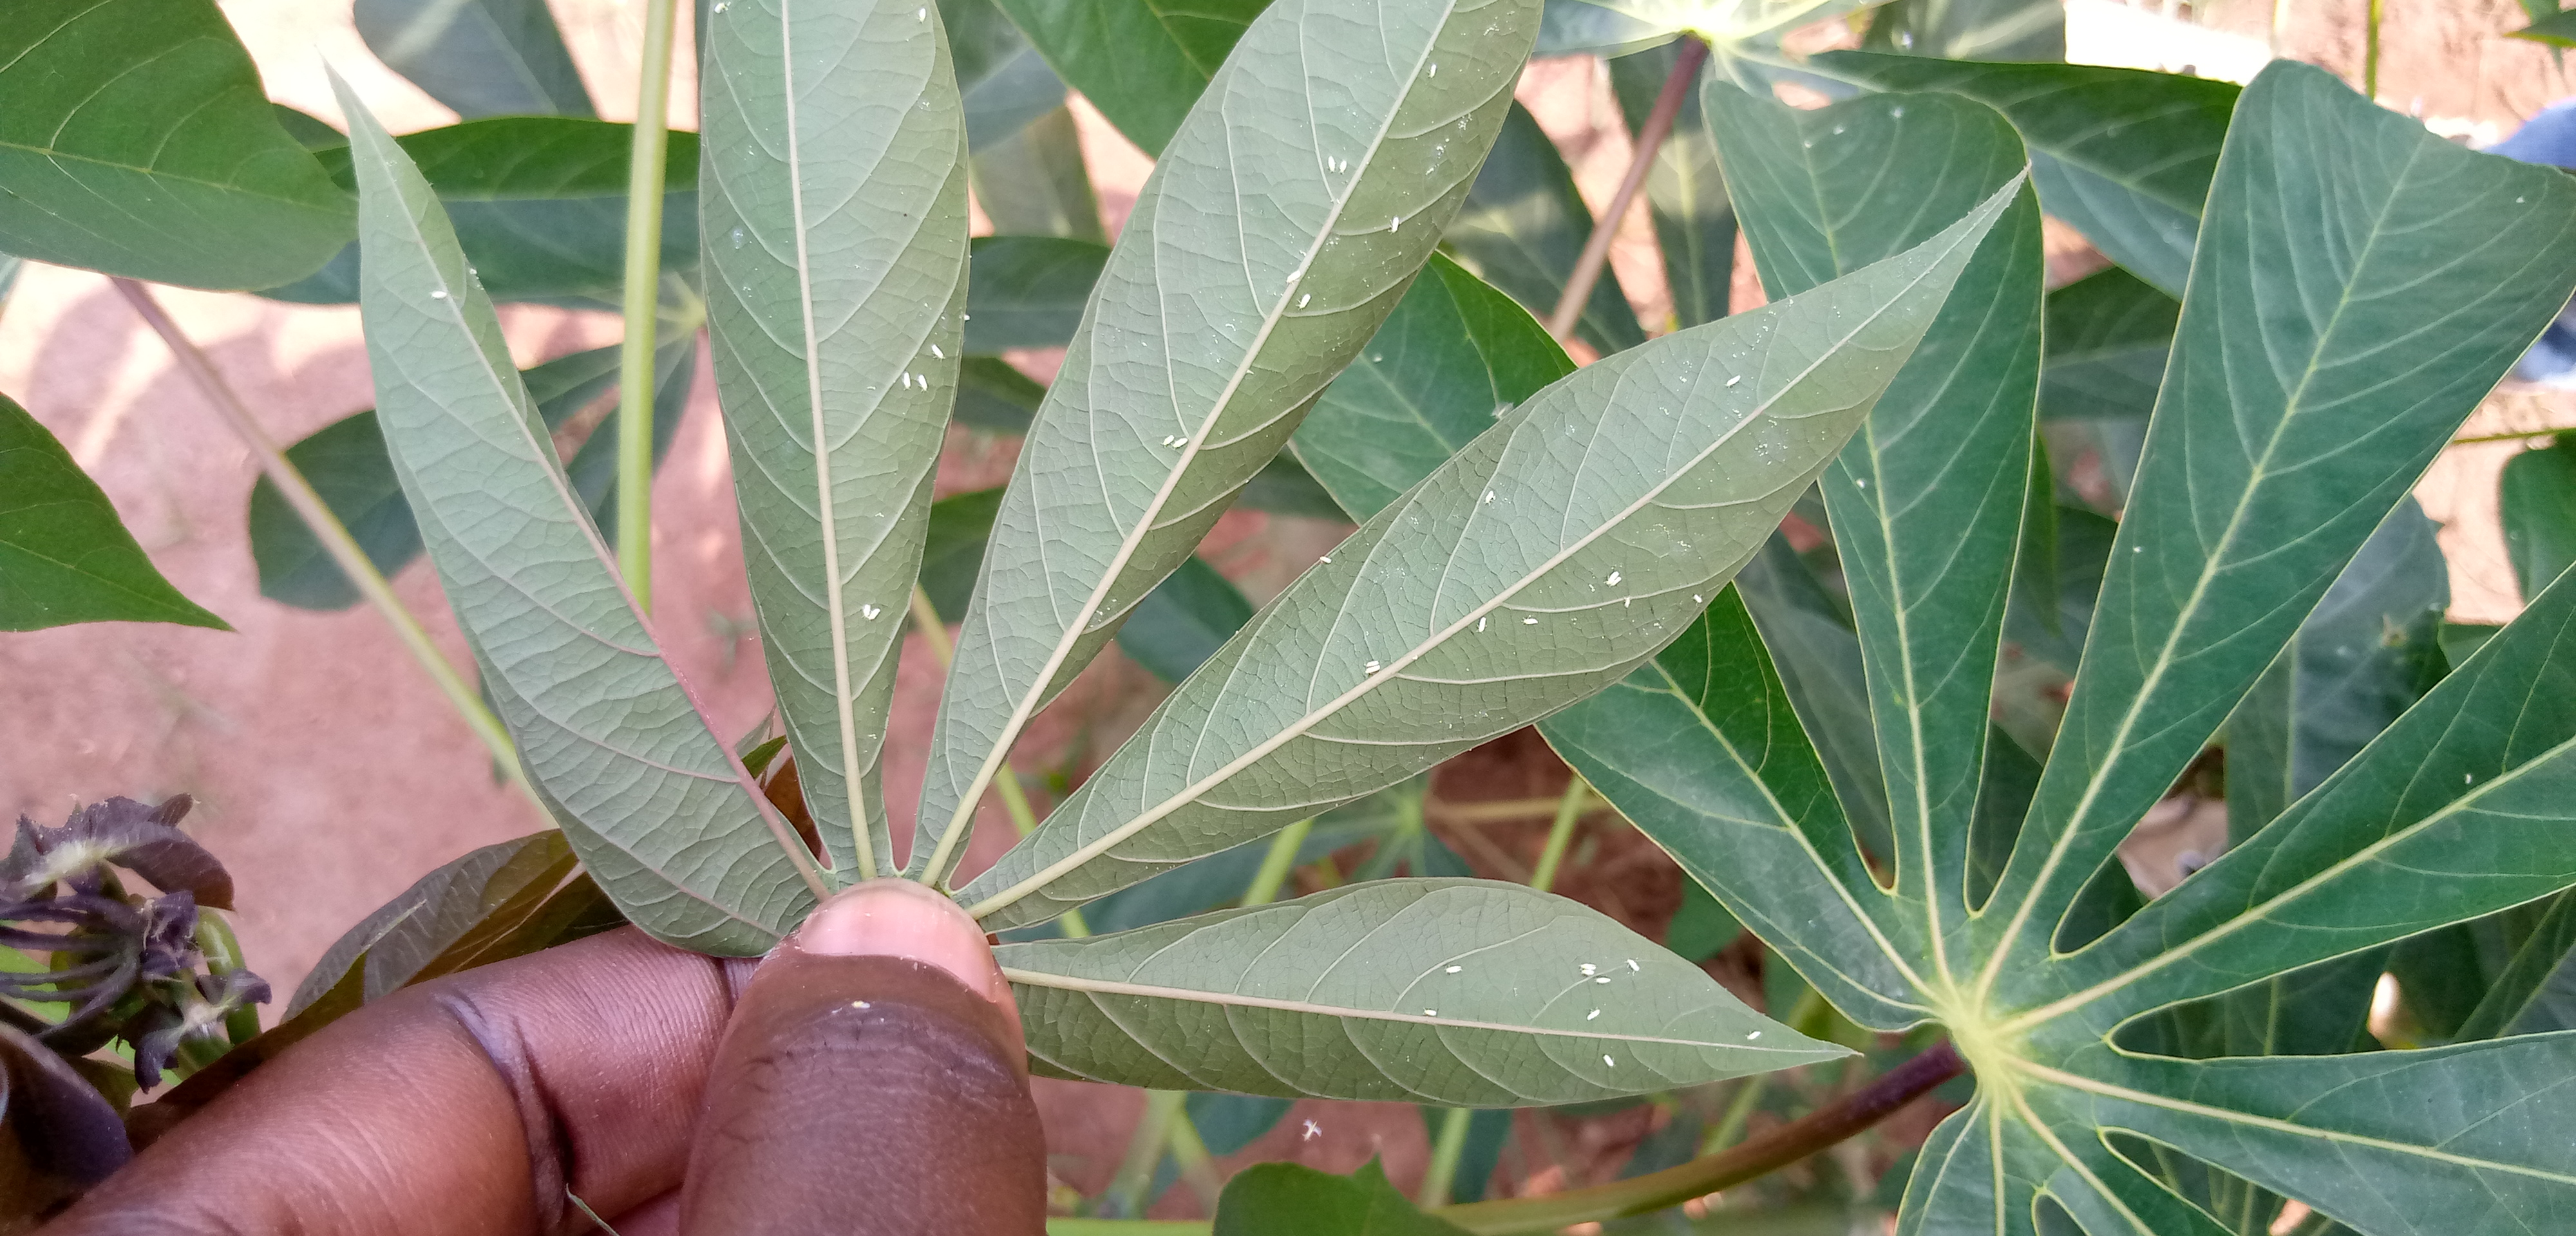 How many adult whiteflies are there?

34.